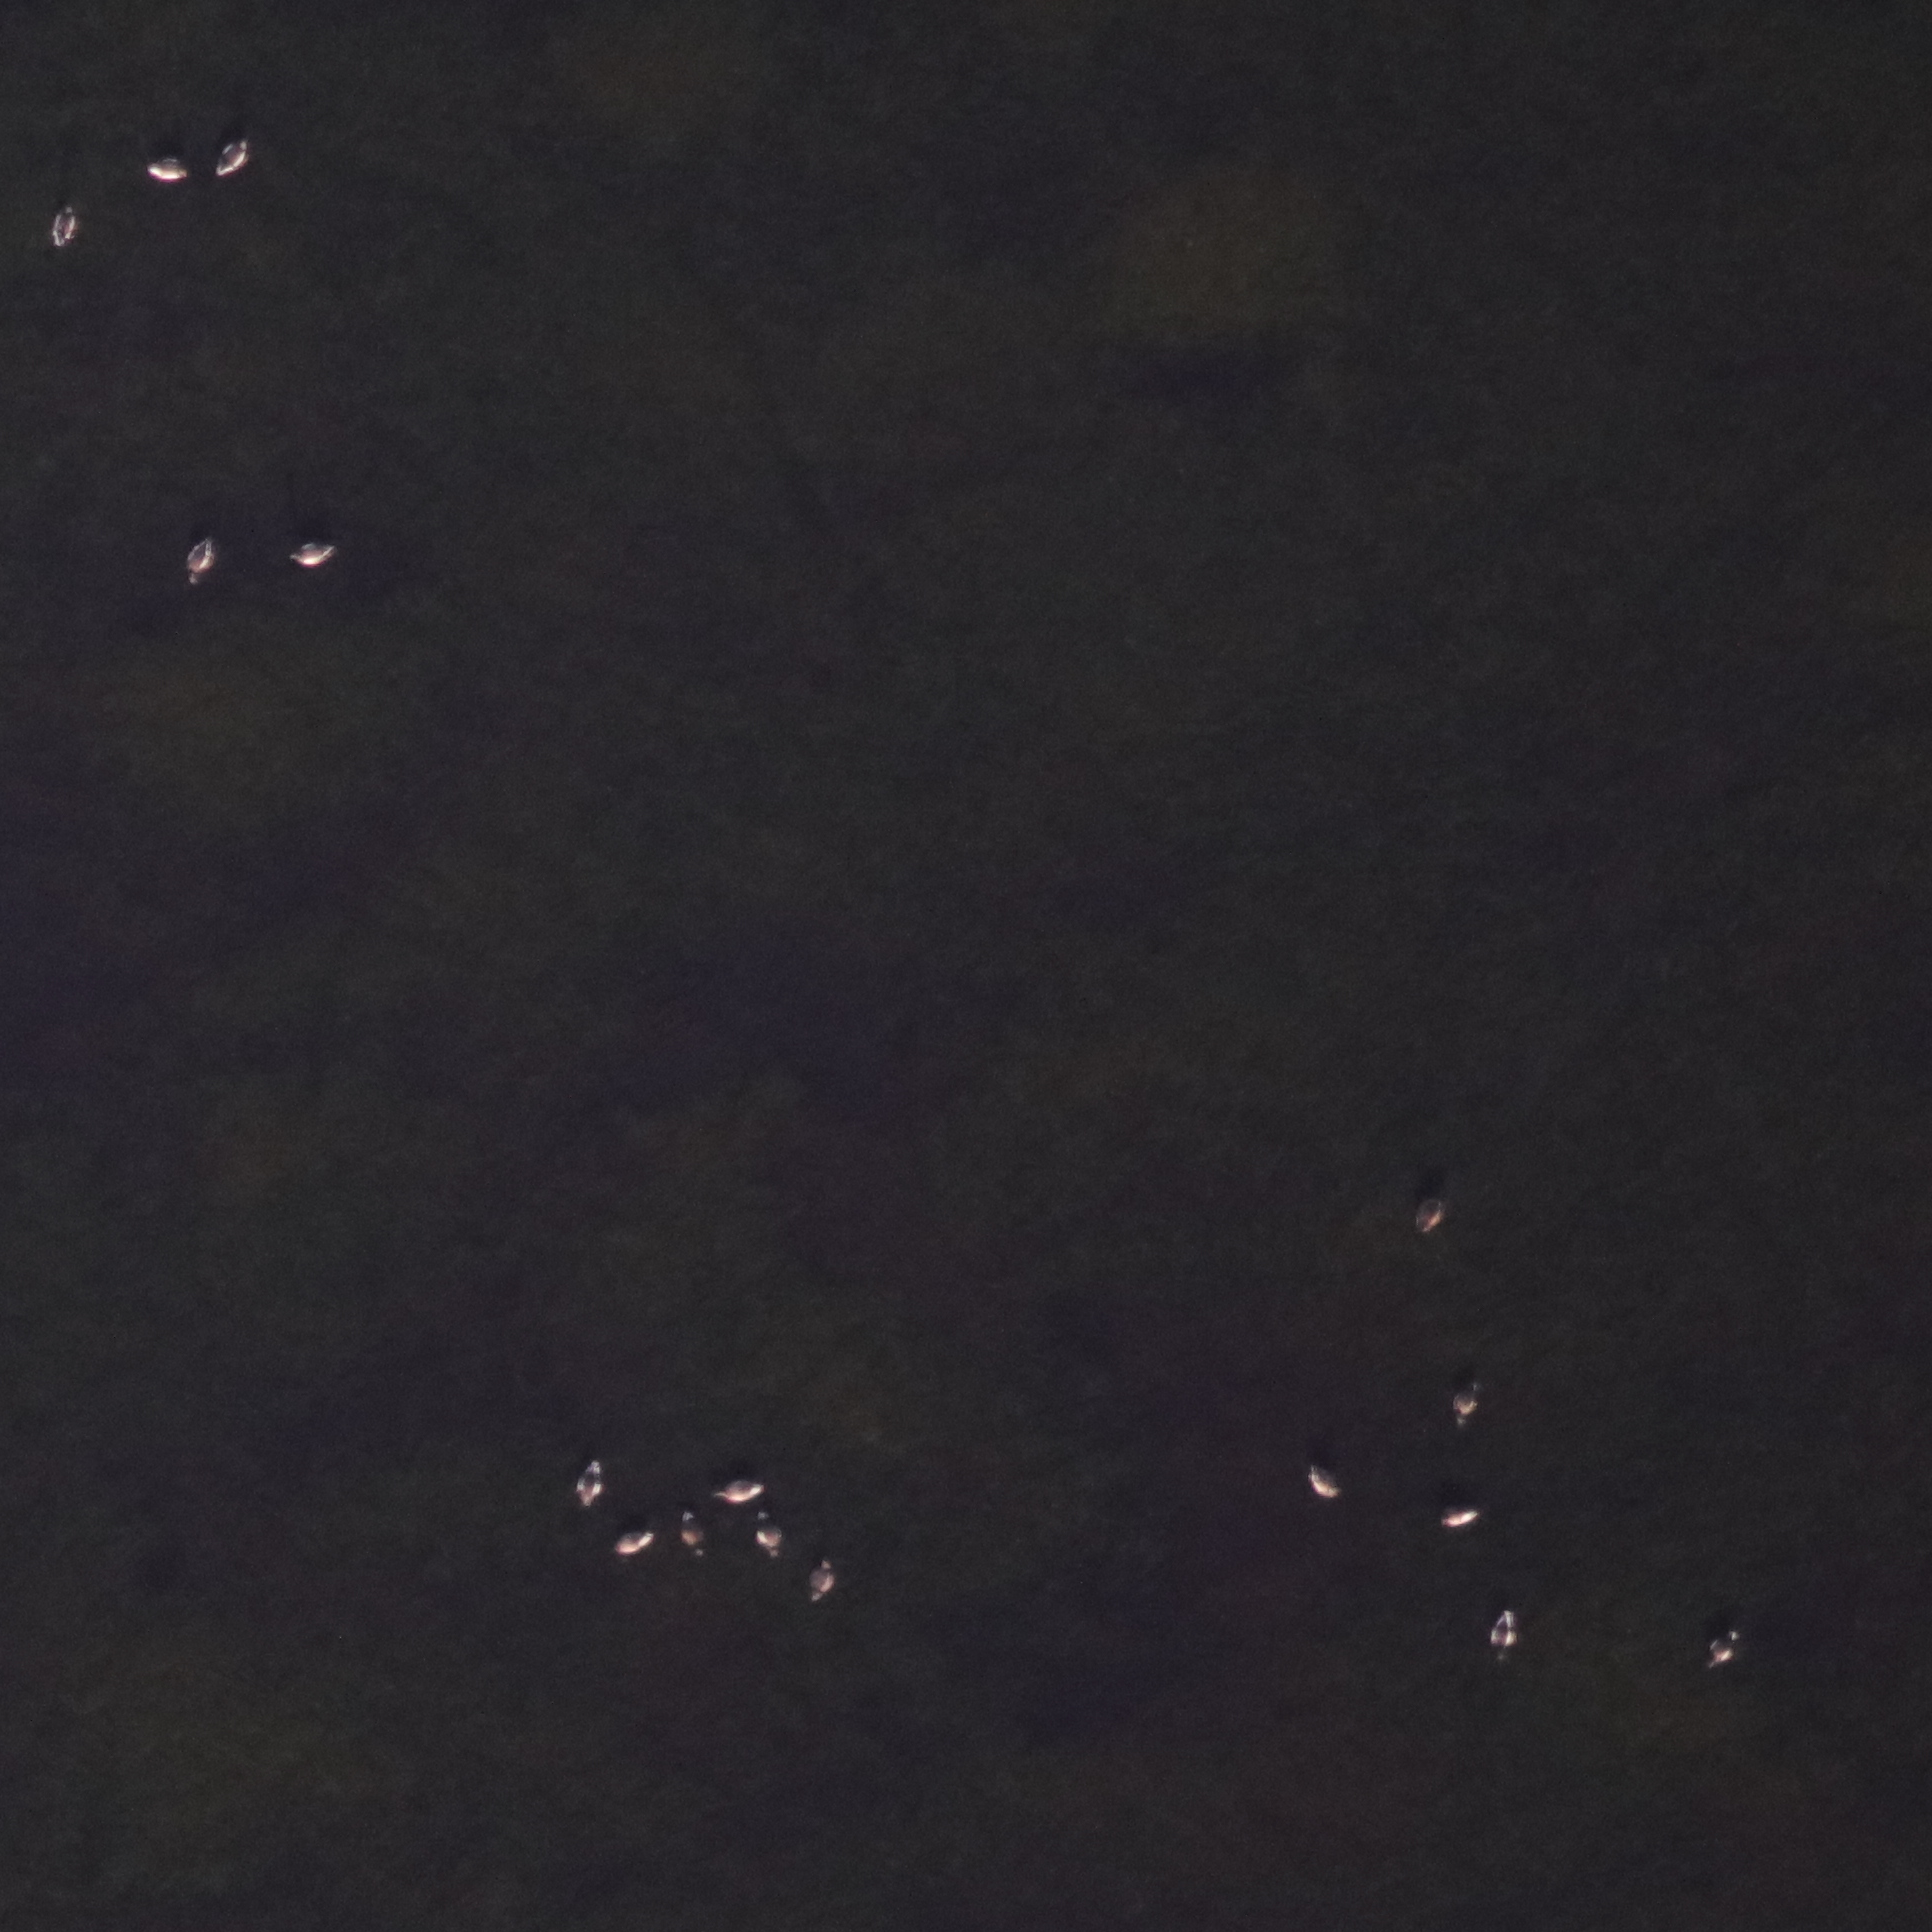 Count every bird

17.